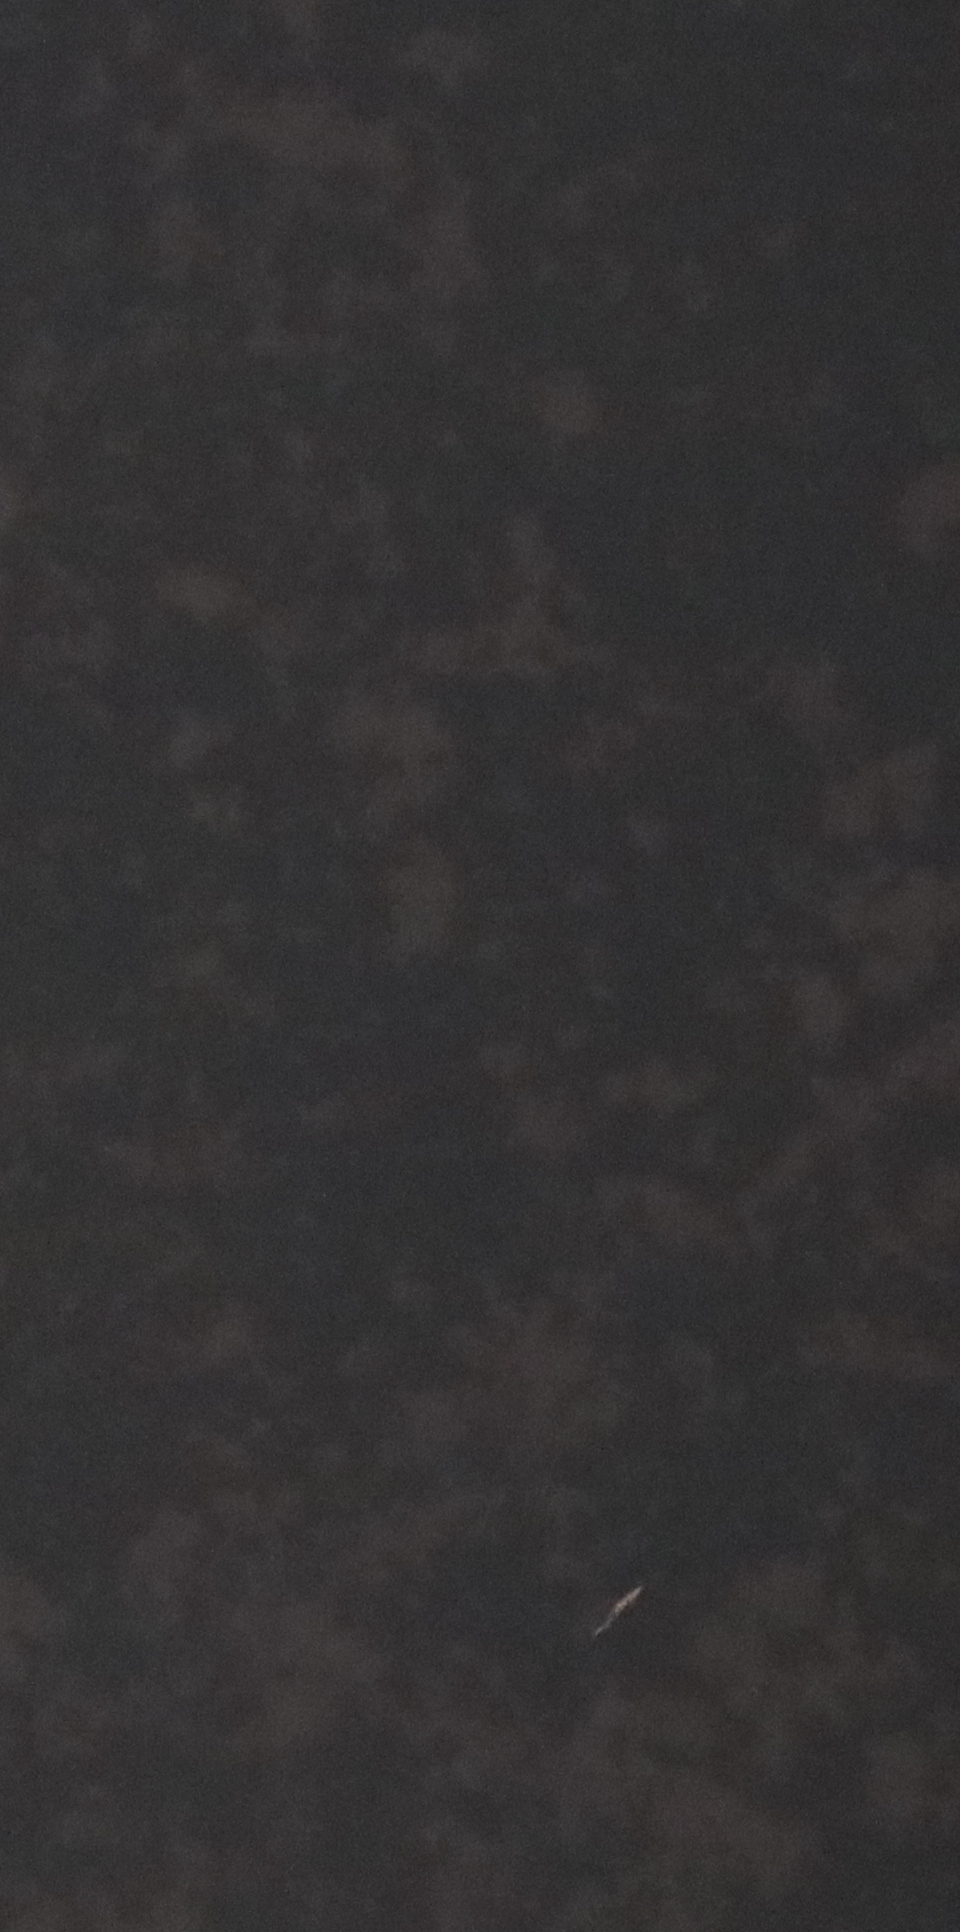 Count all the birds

0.